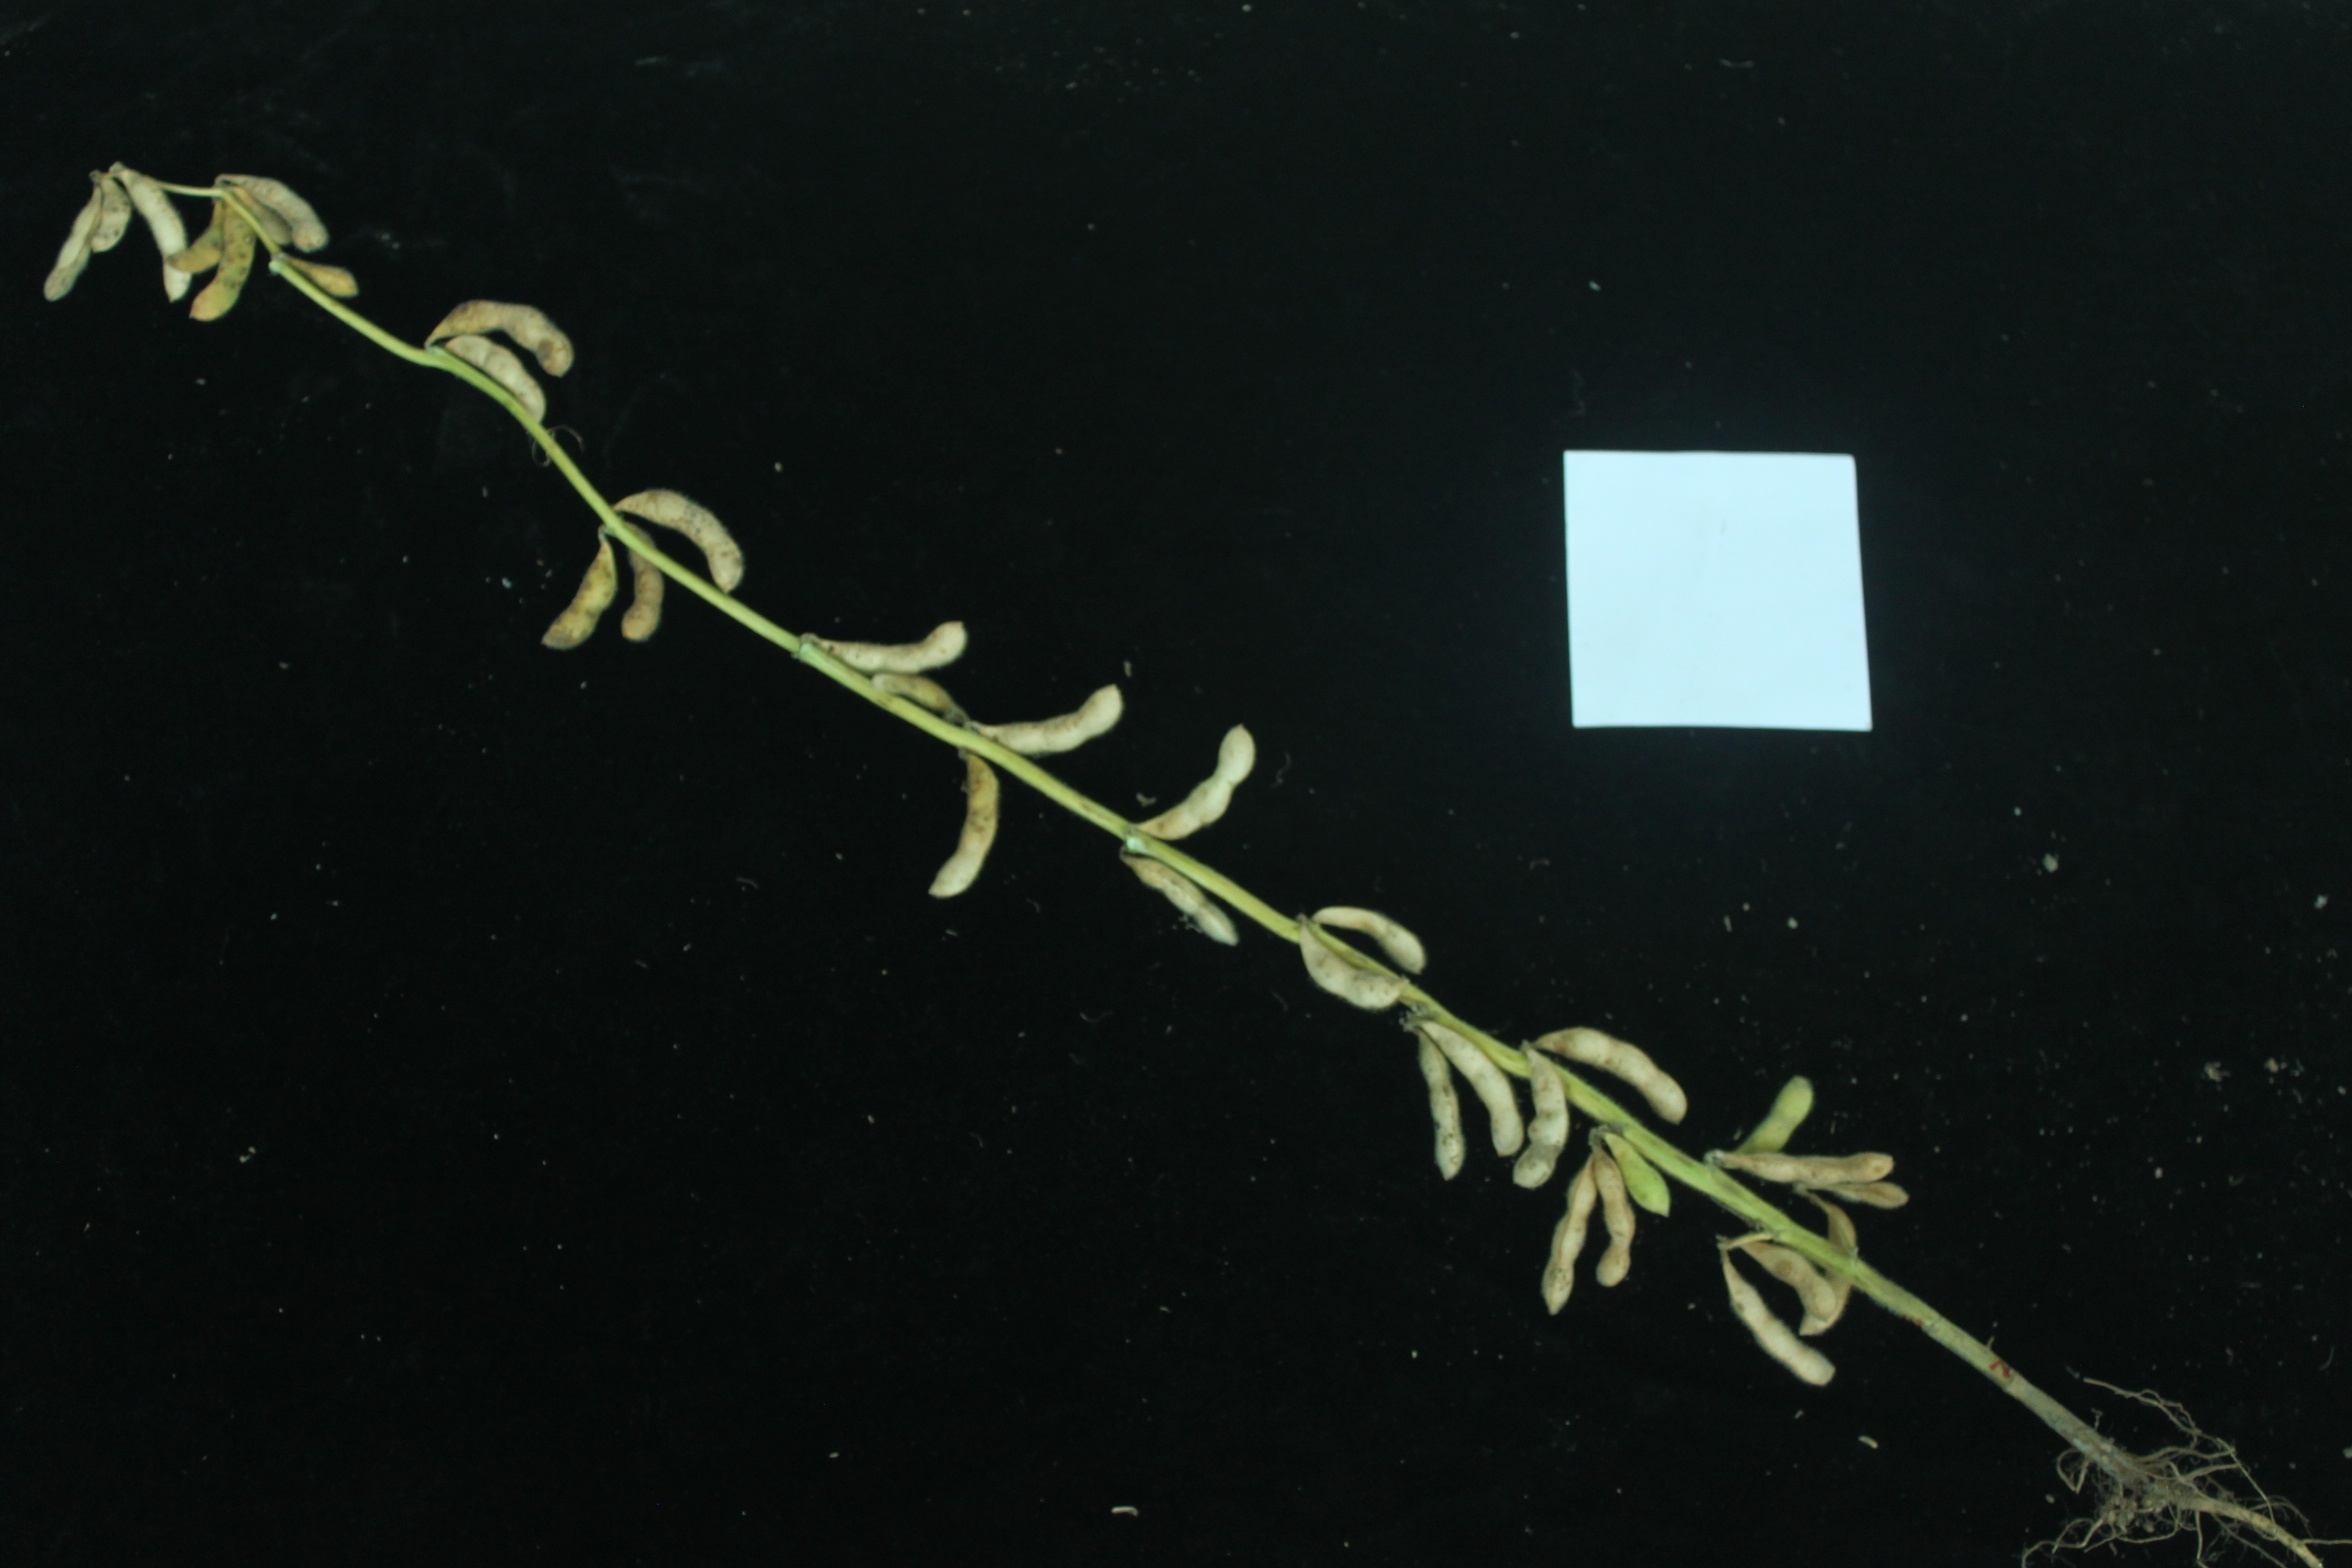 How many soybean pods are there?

34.